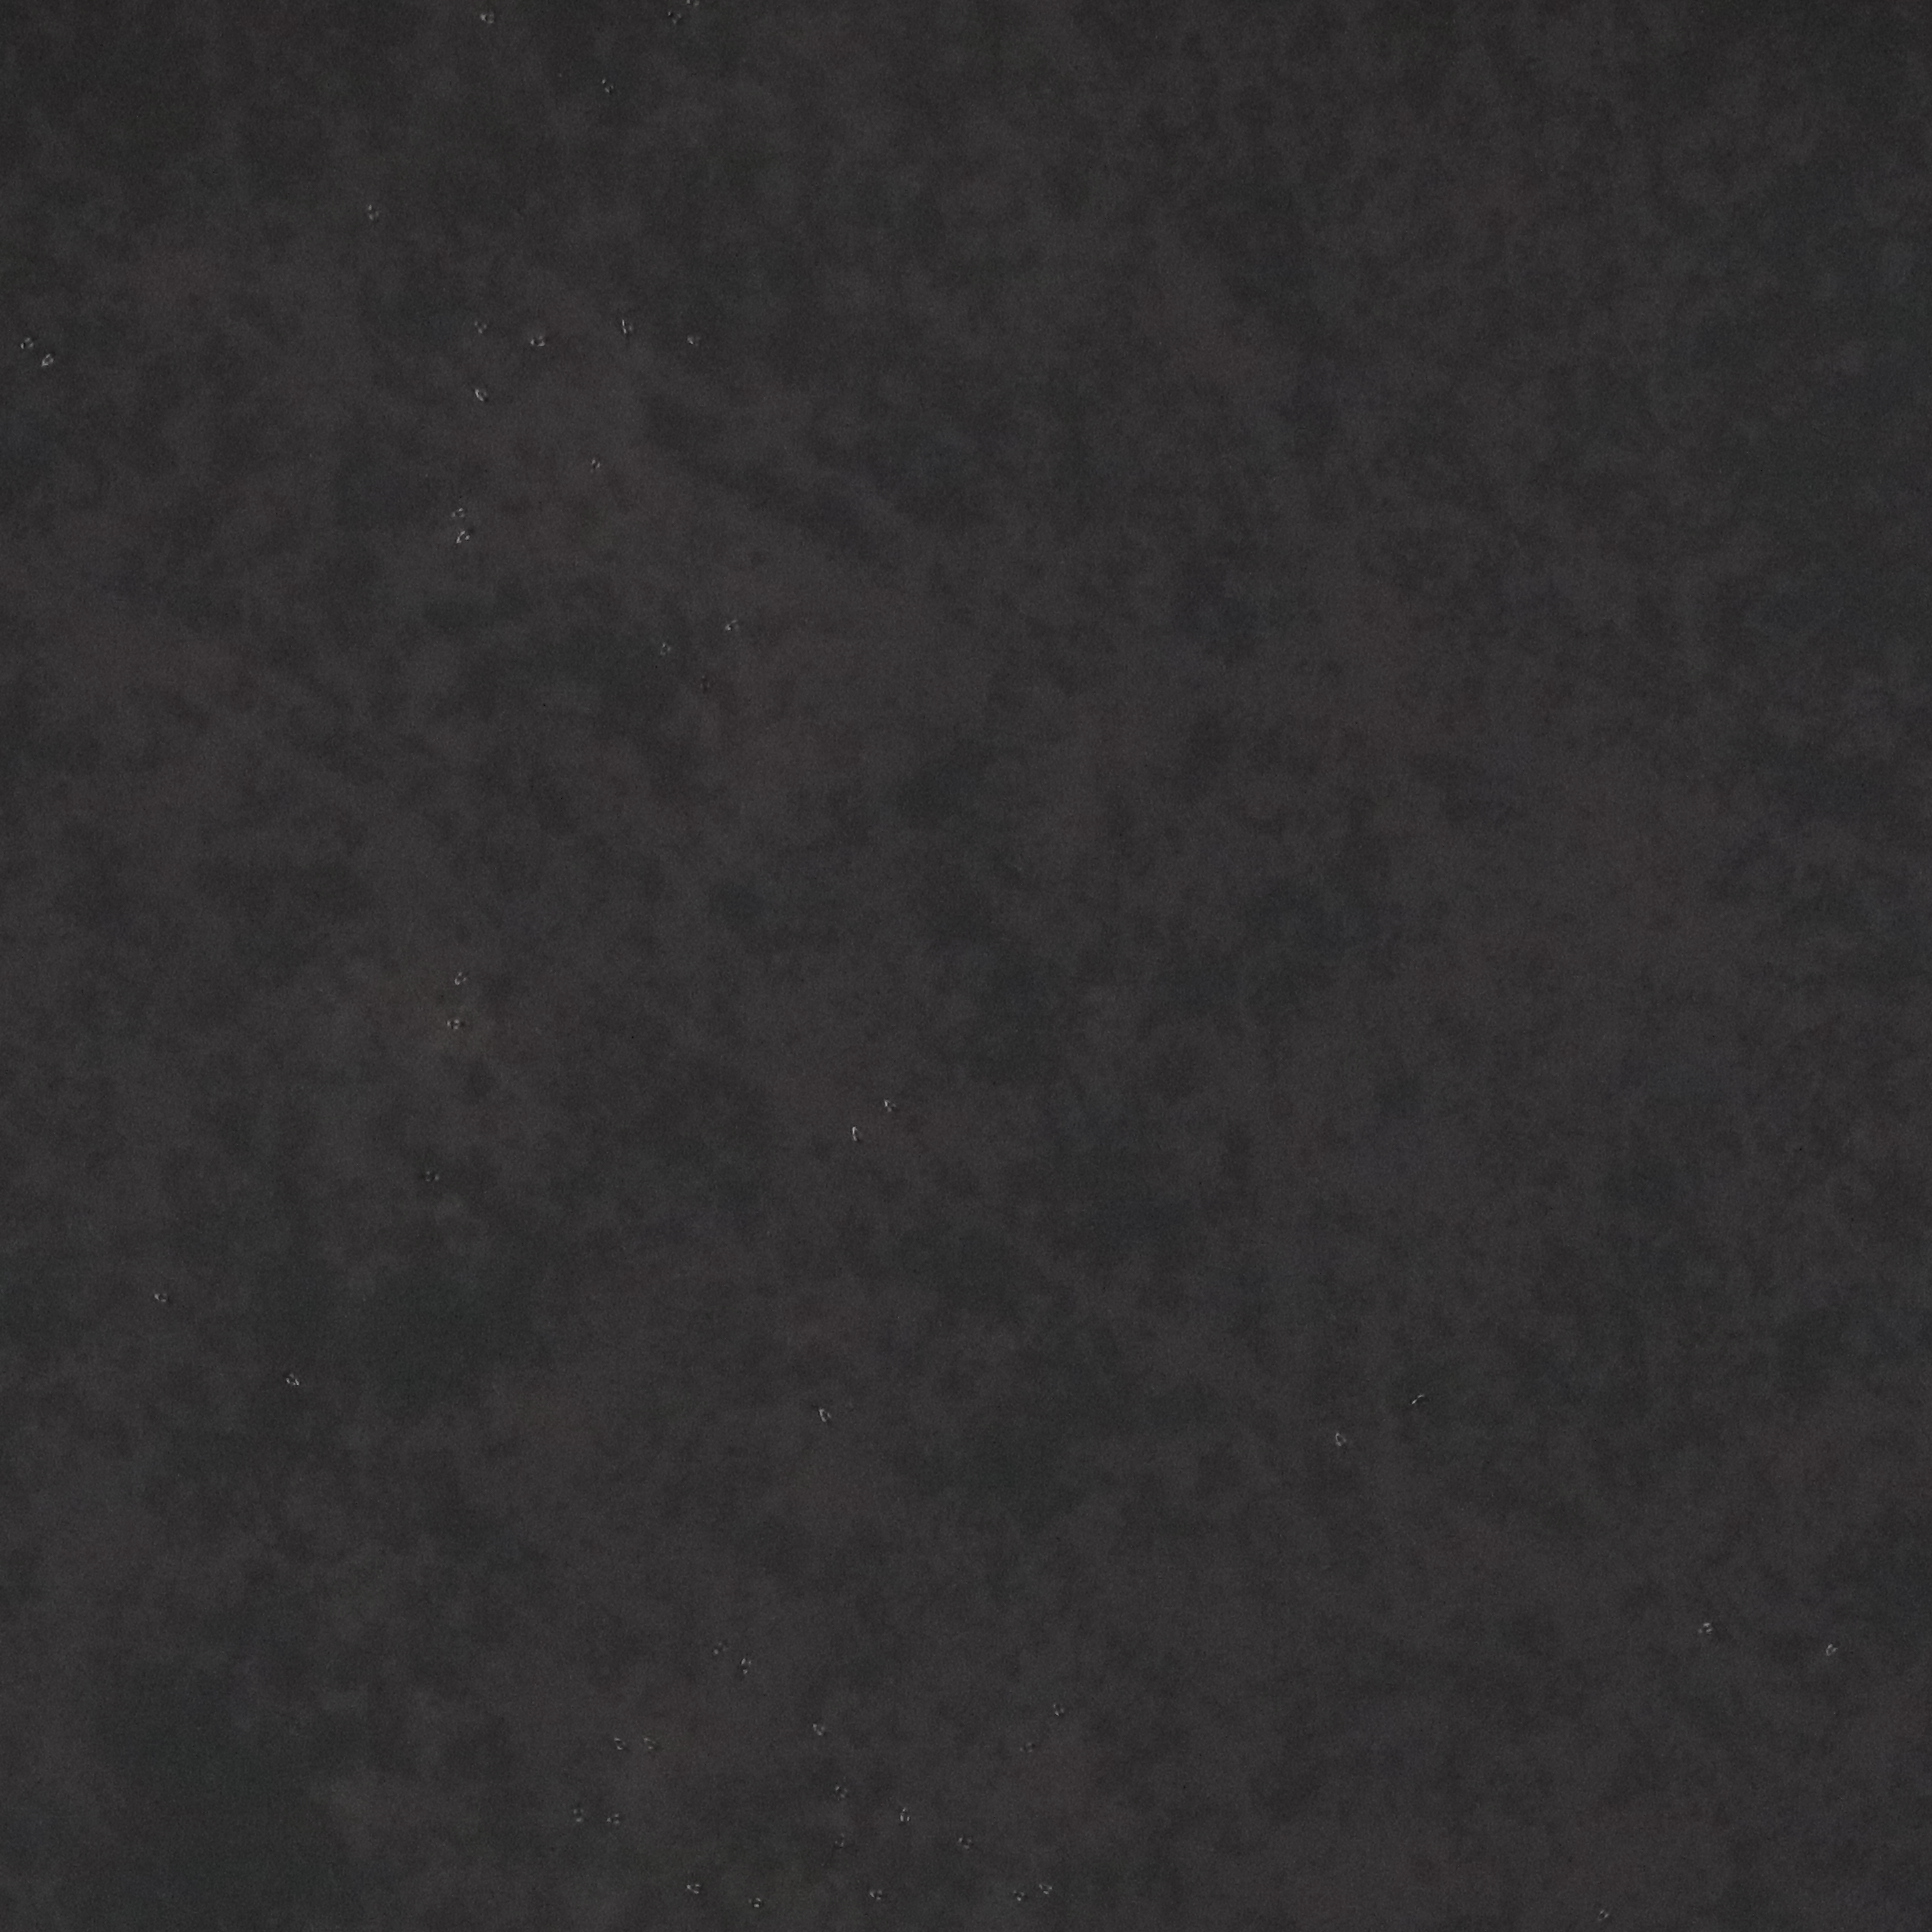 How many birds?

49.